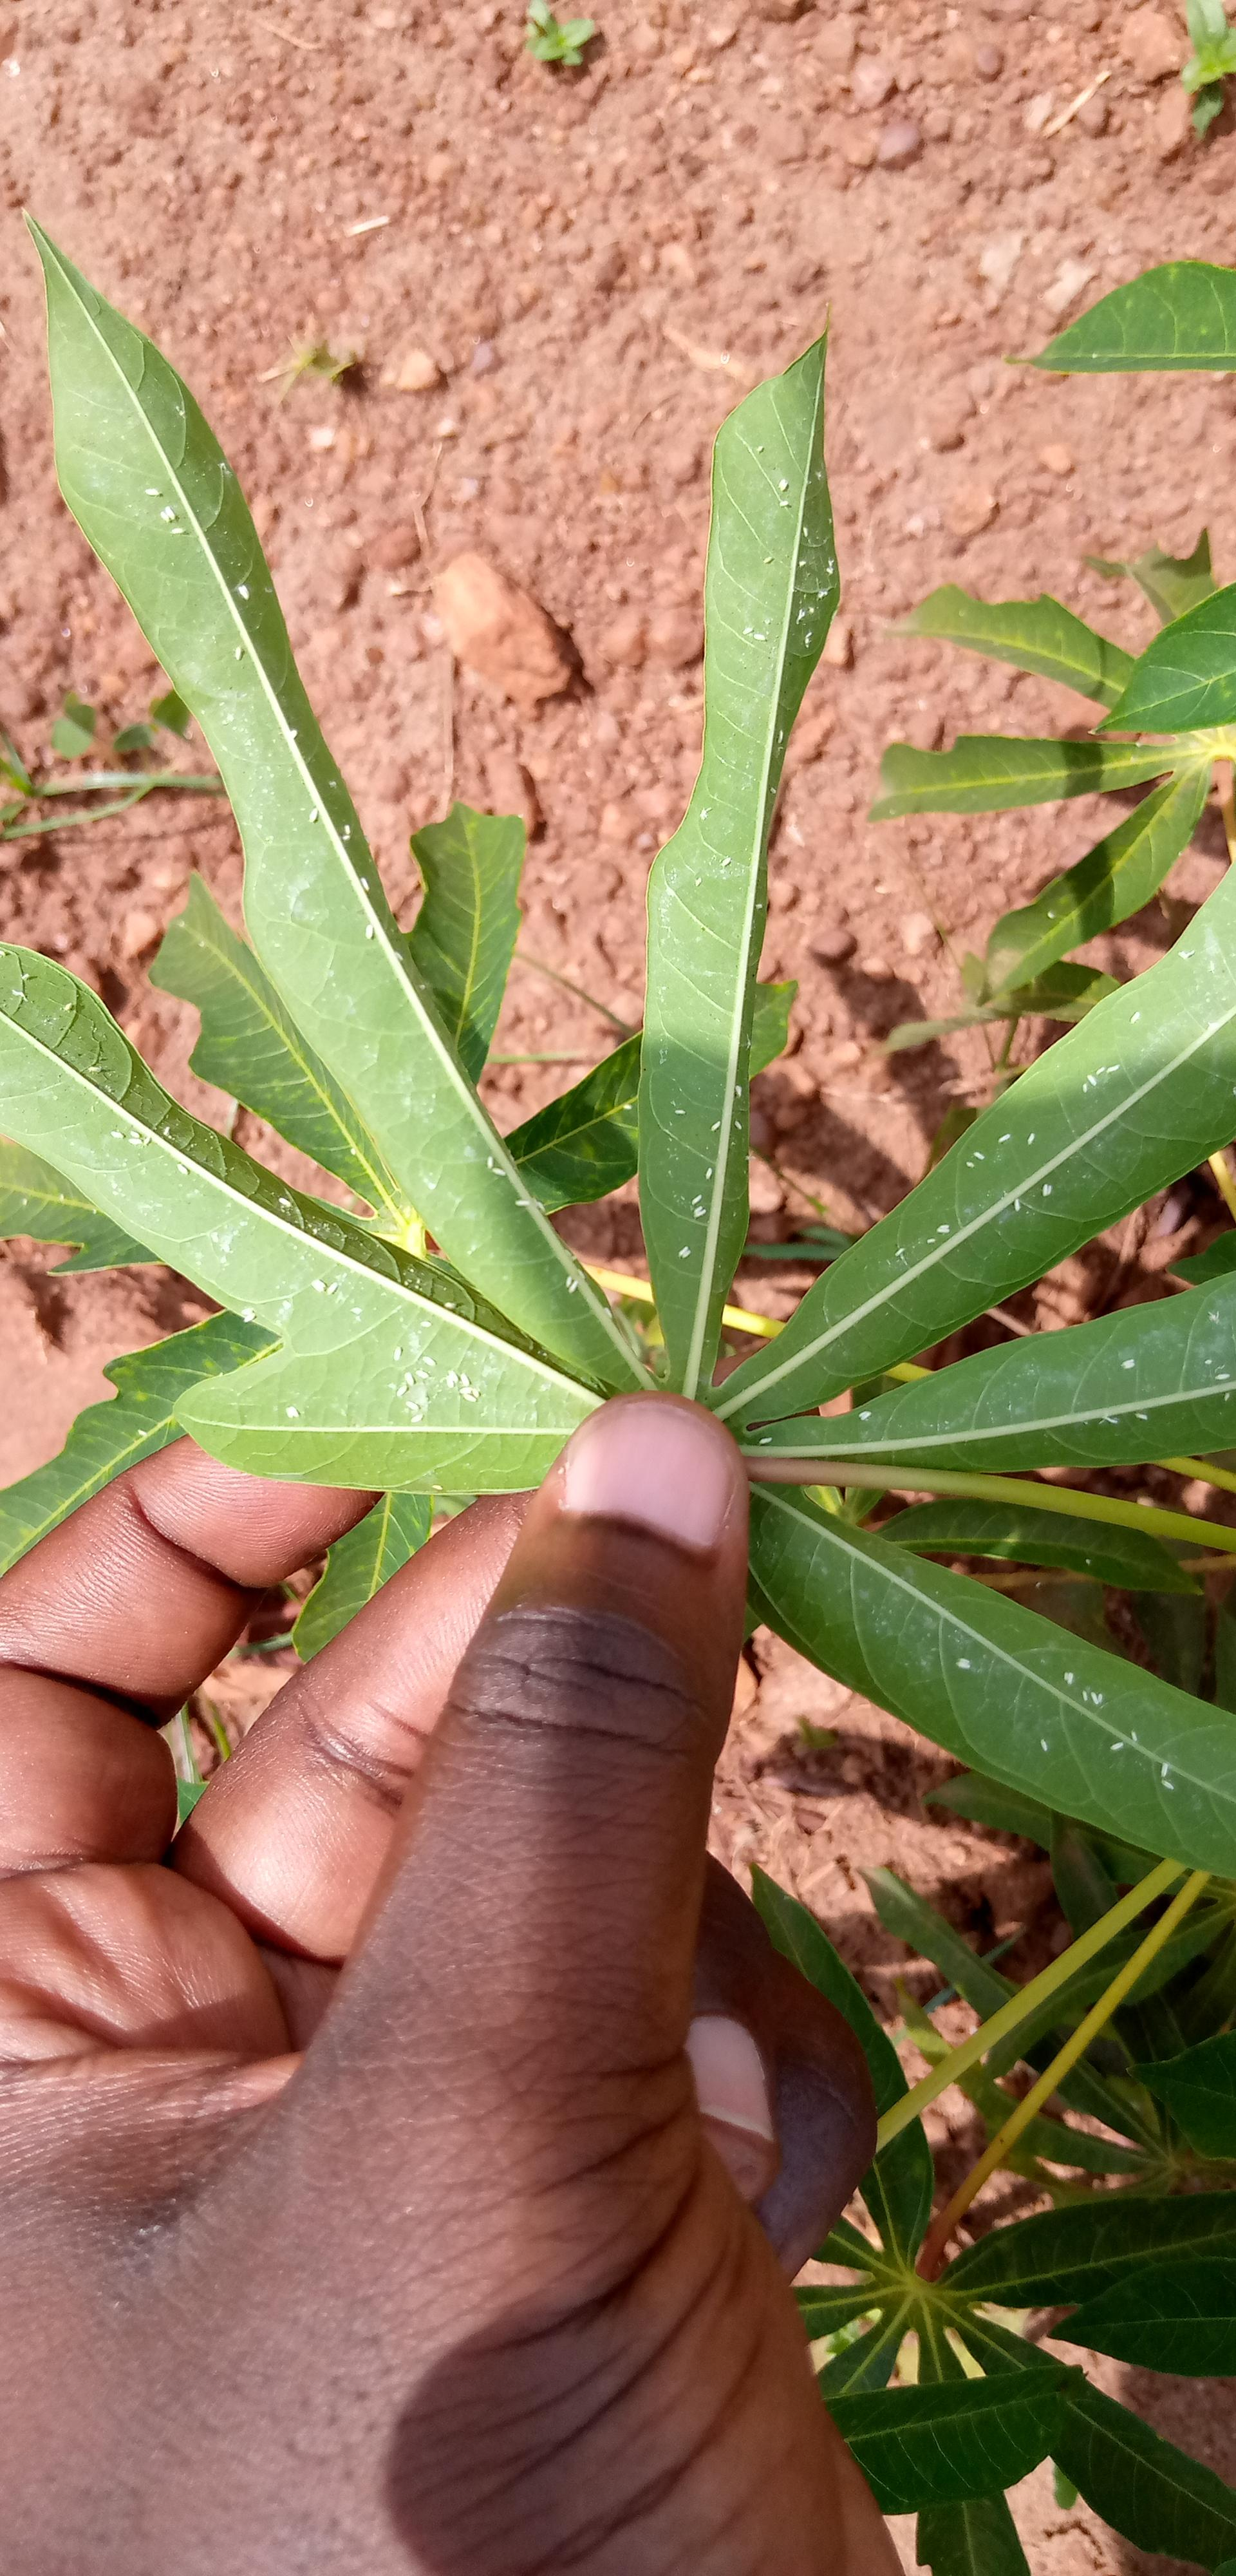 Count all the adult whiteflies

110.